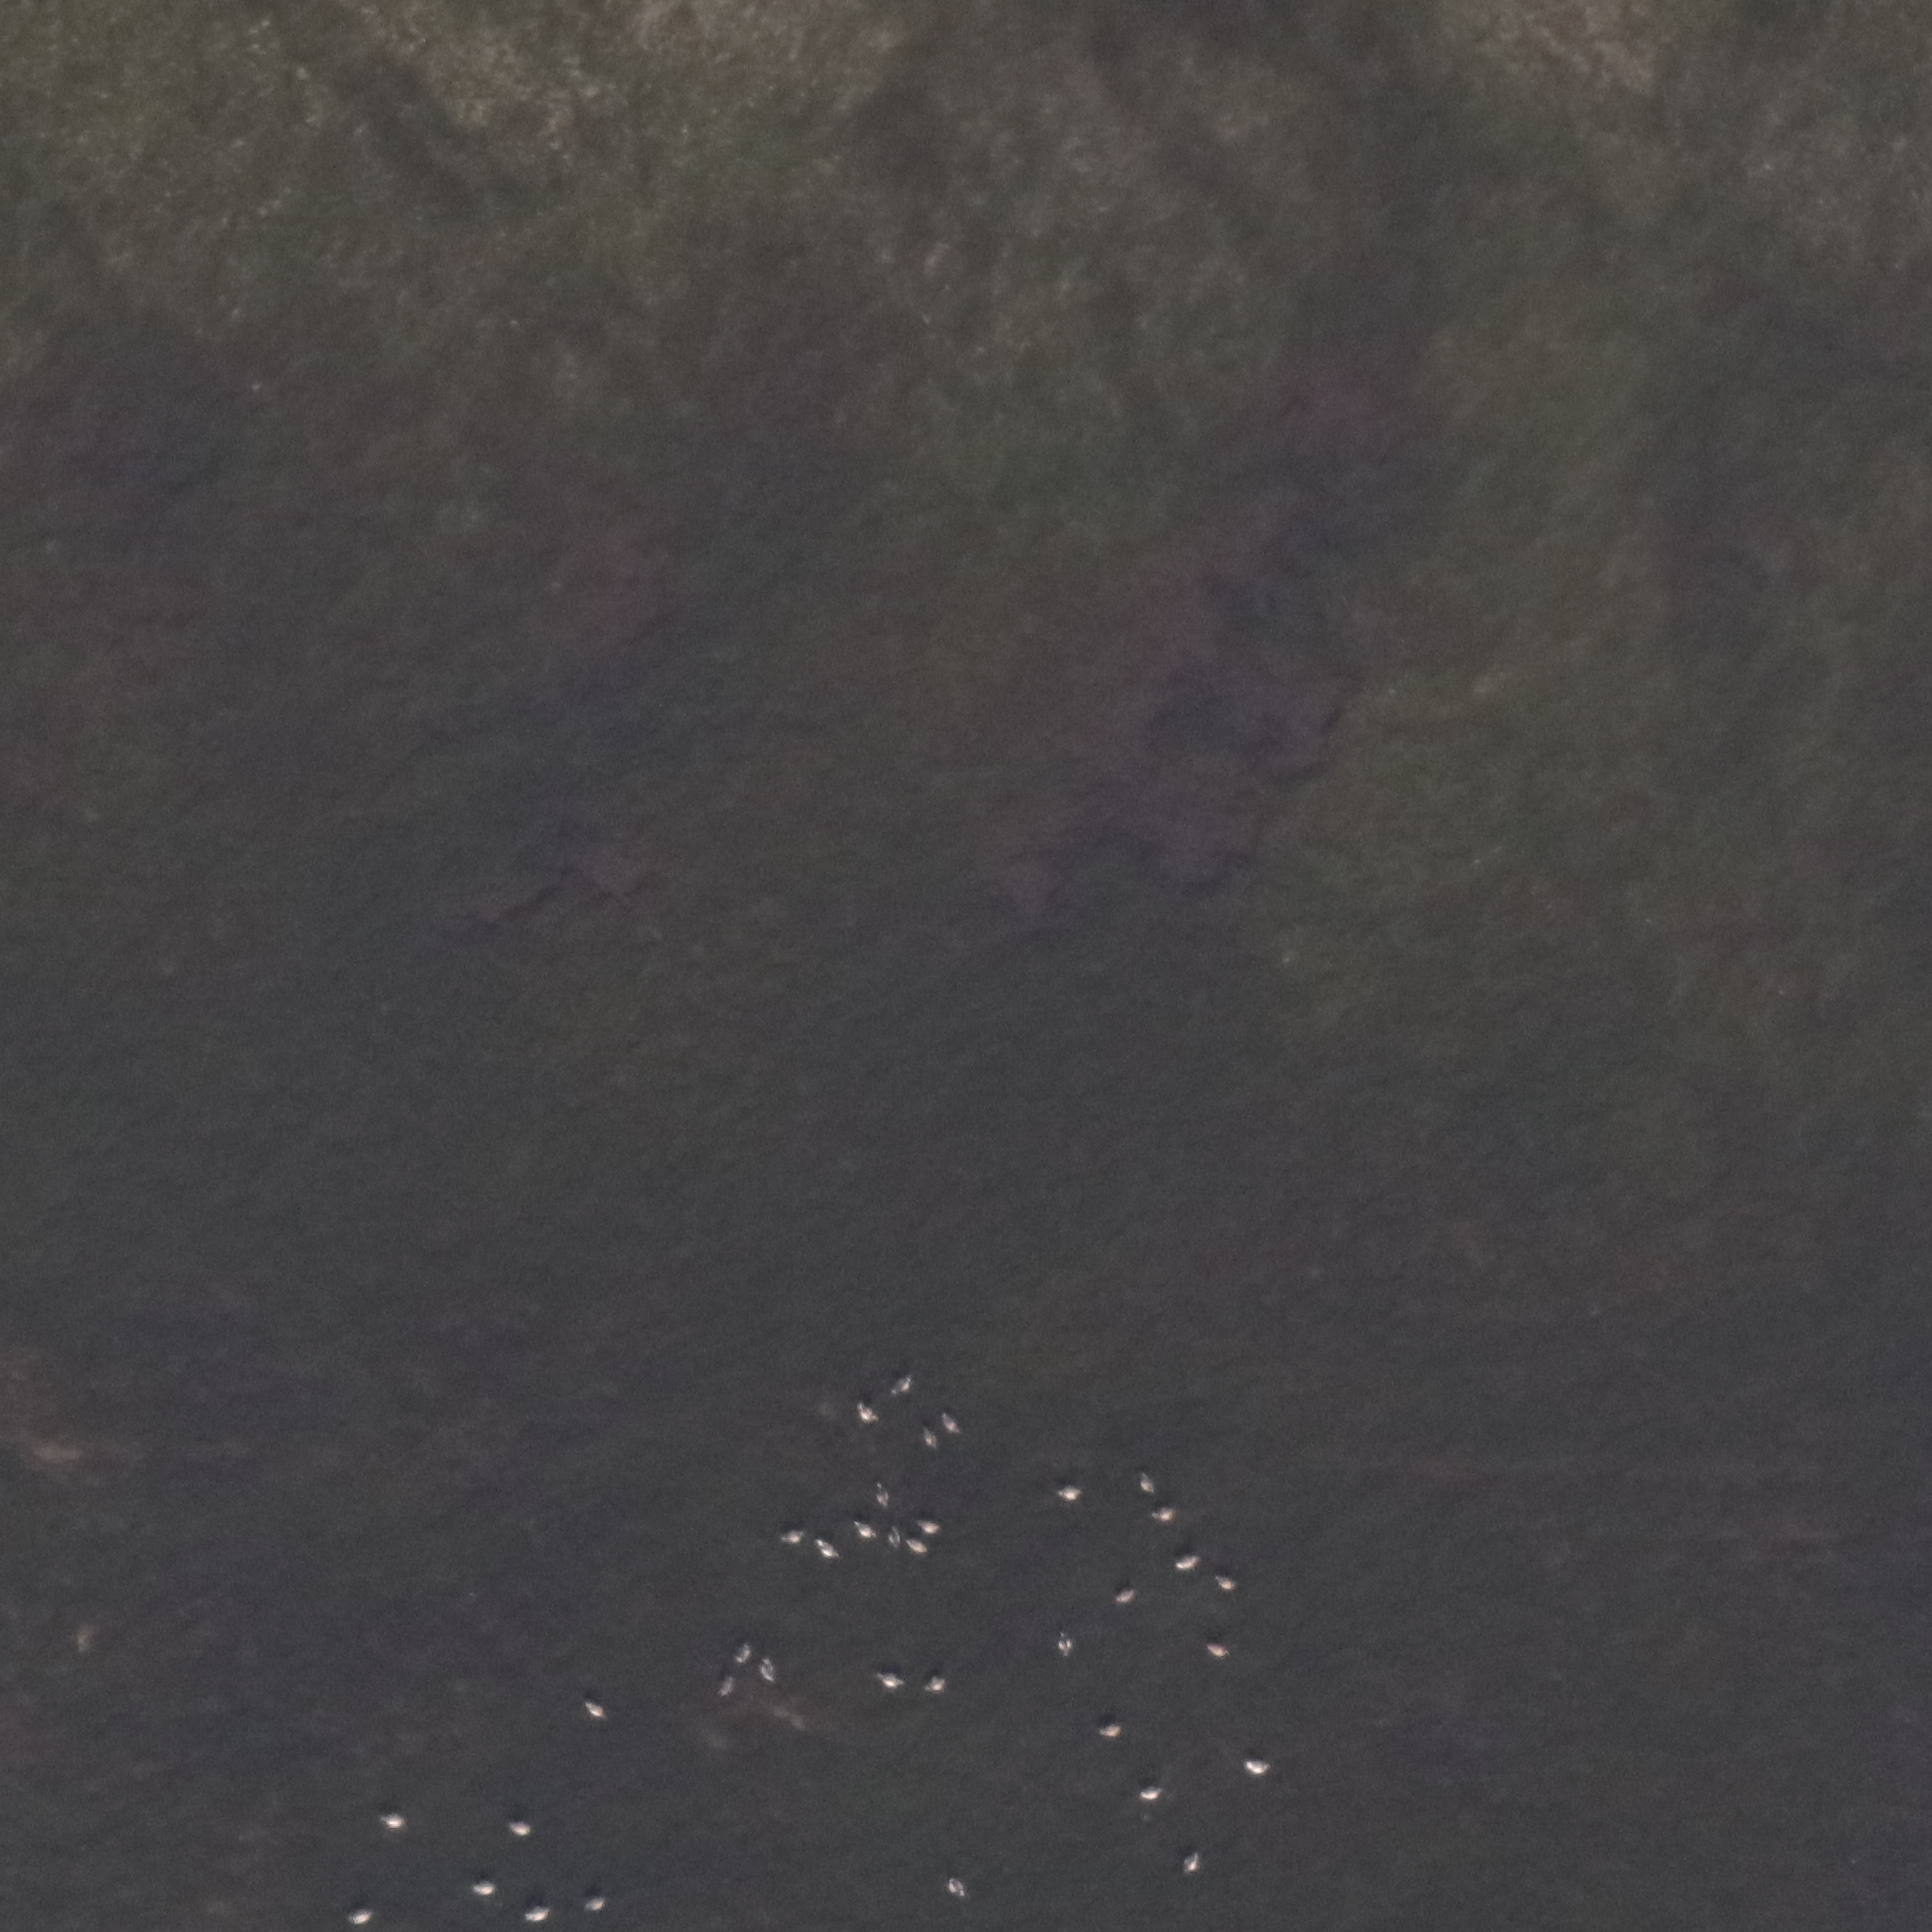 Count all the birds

36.